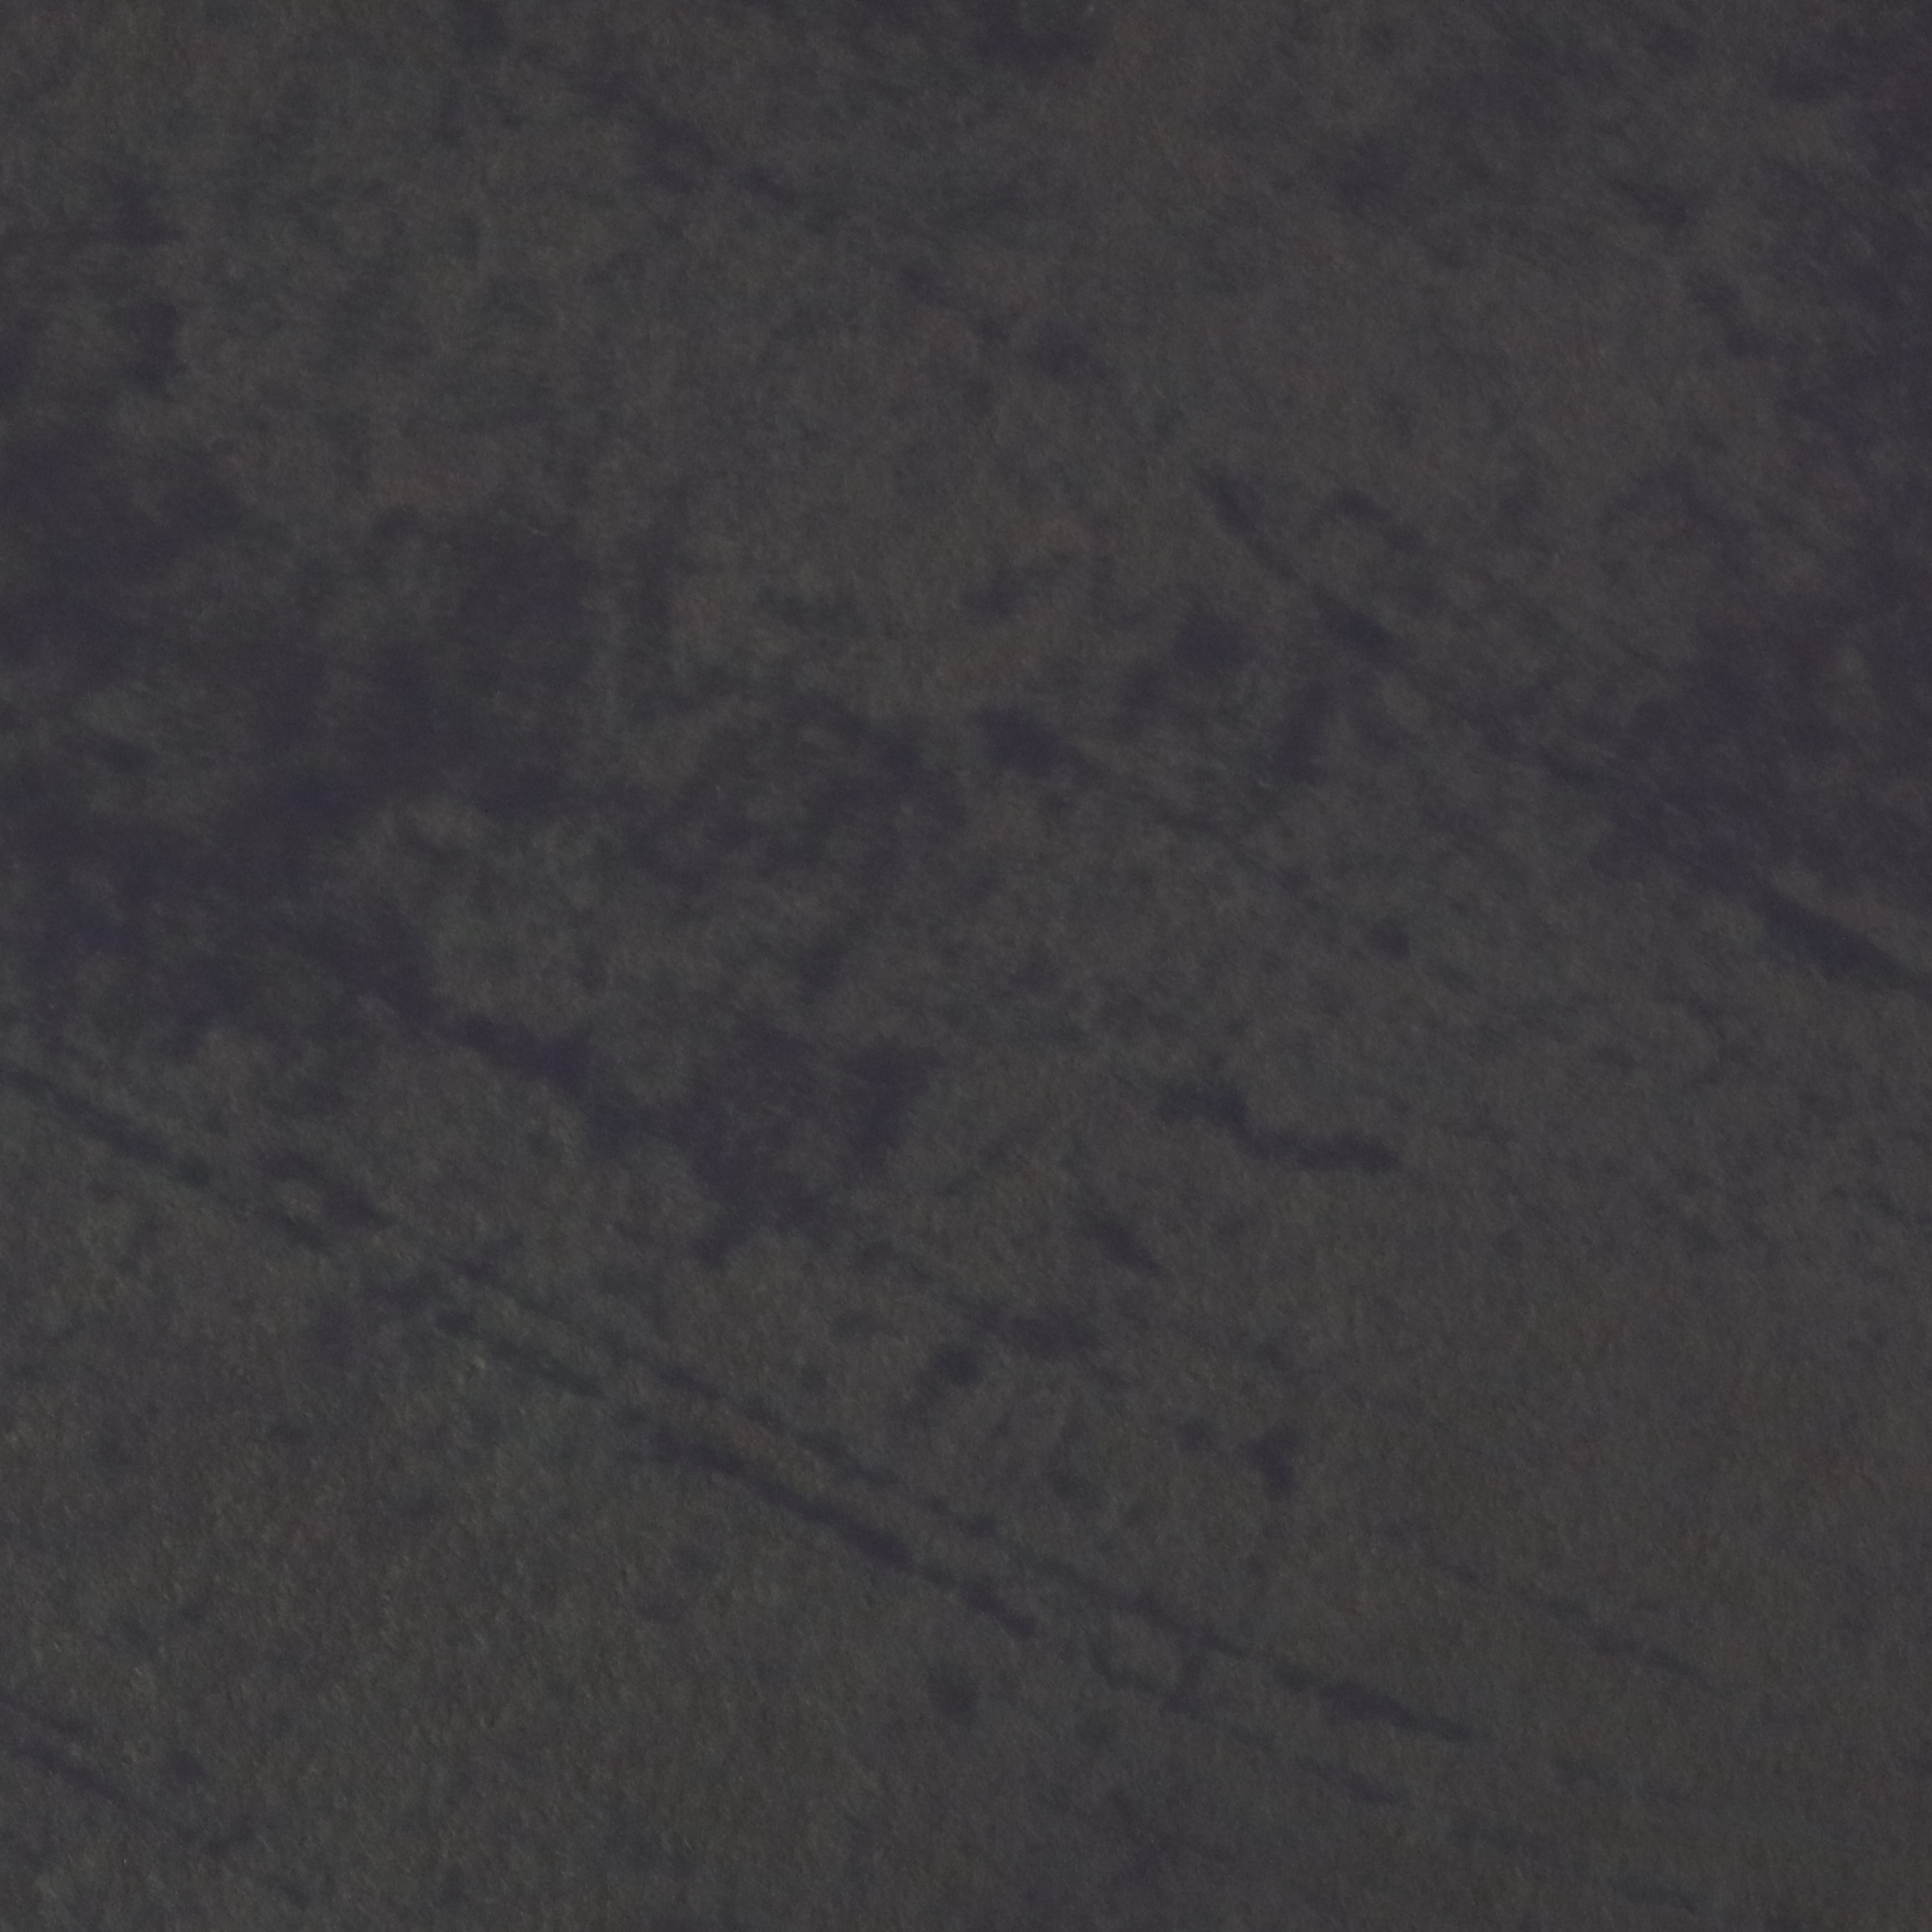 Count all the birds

0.